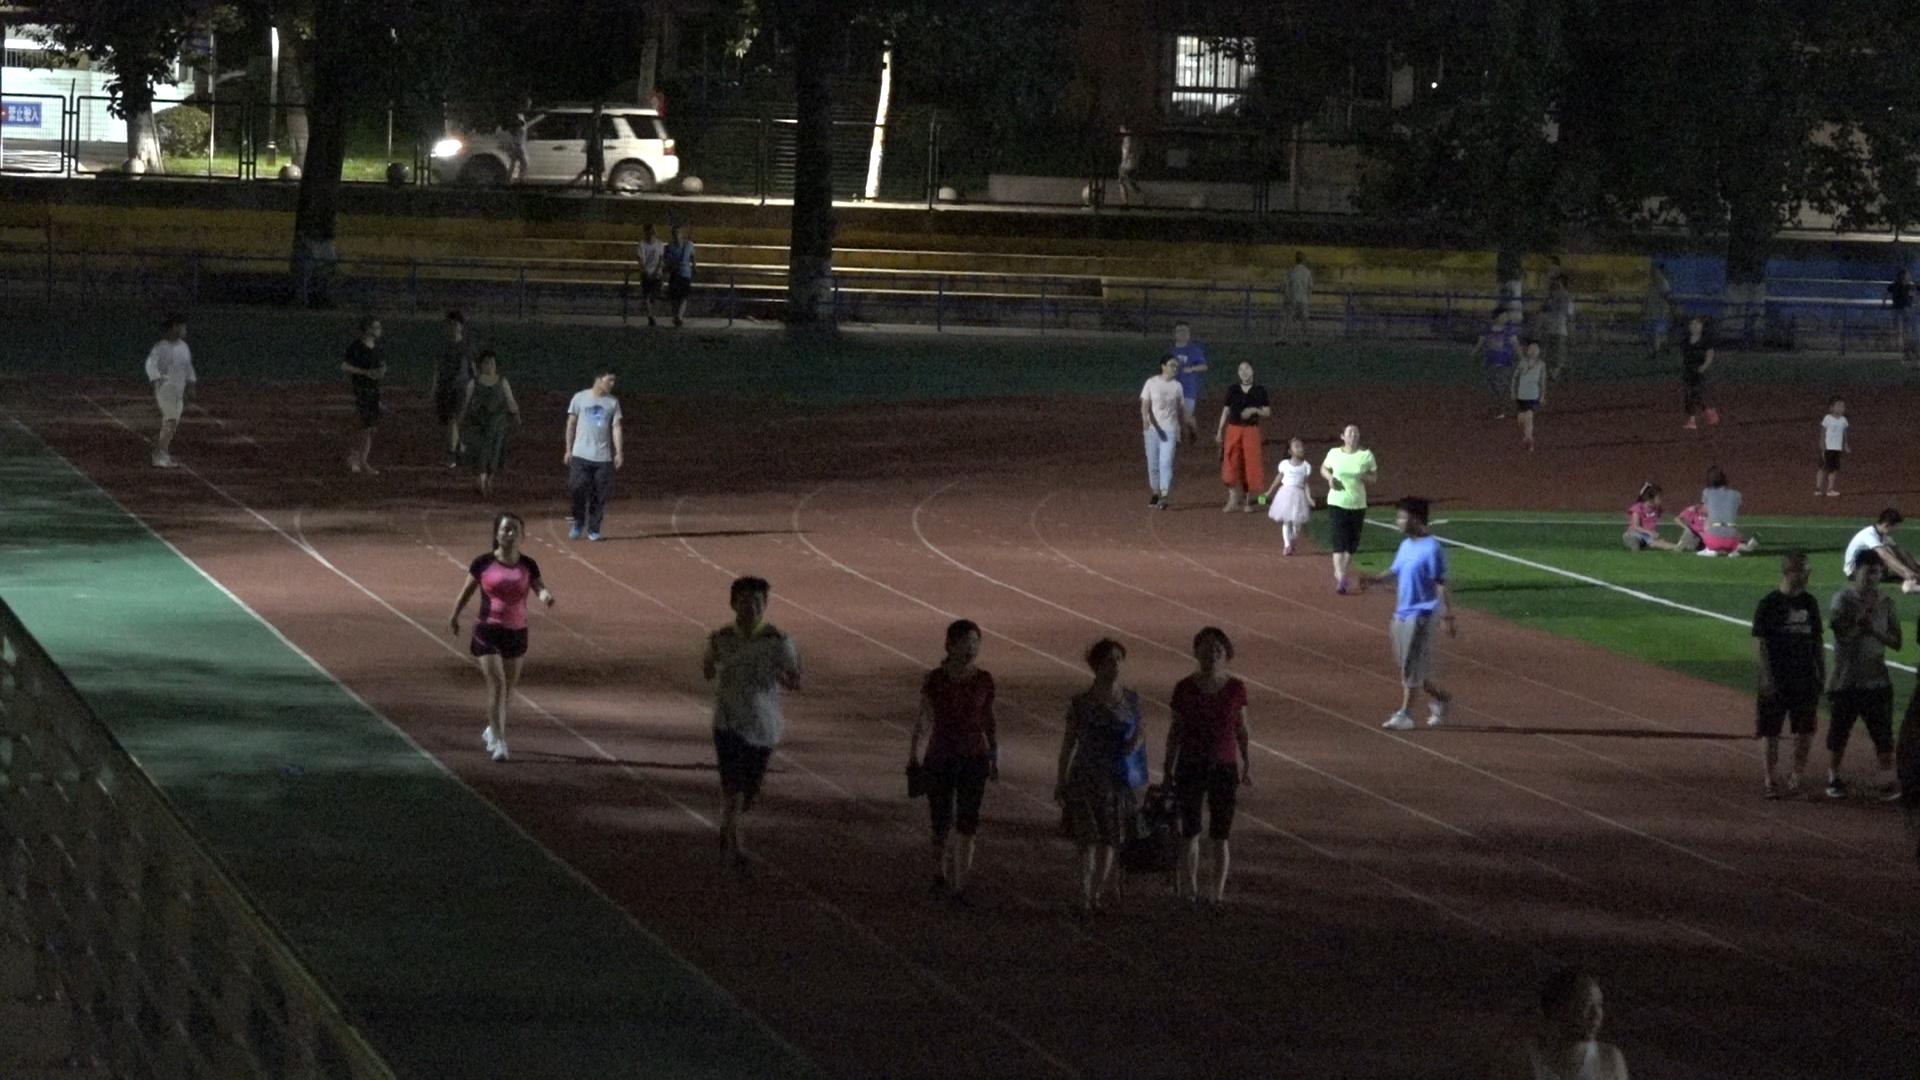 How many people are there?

37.